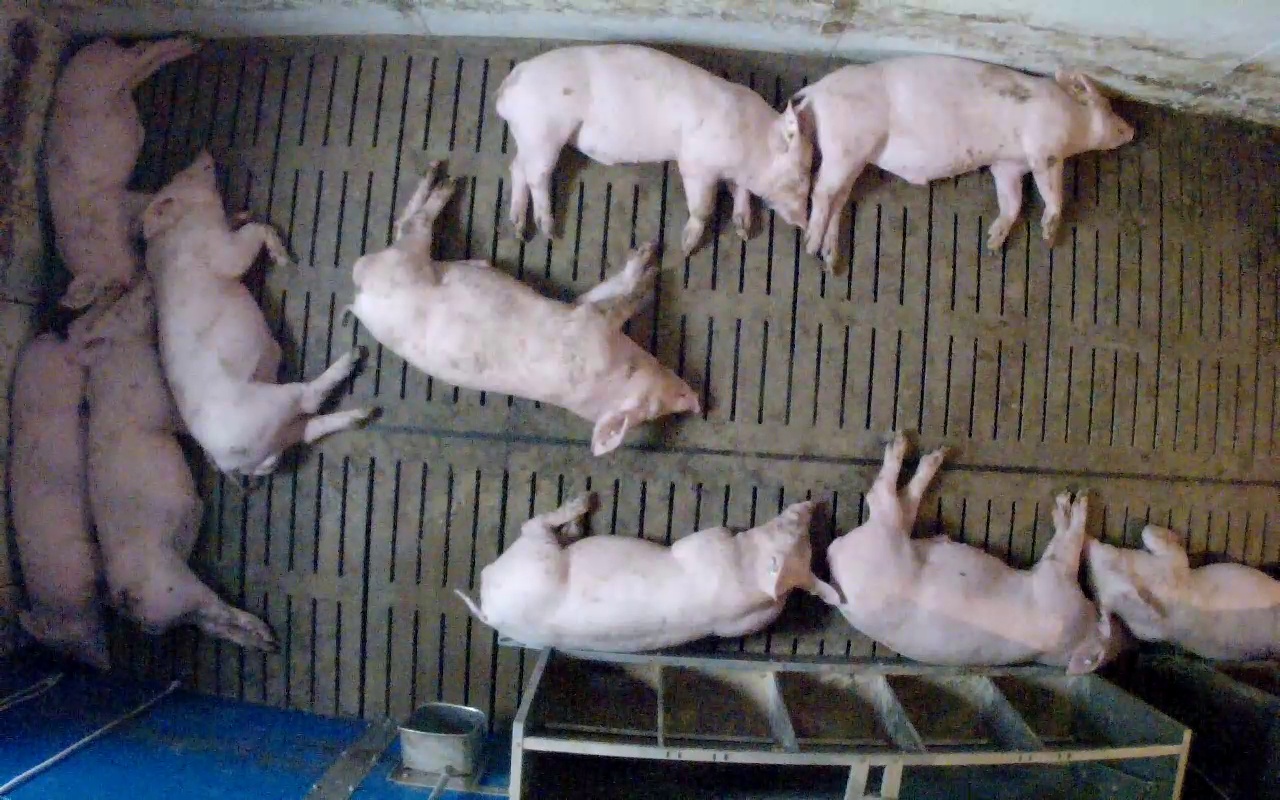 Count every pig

10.